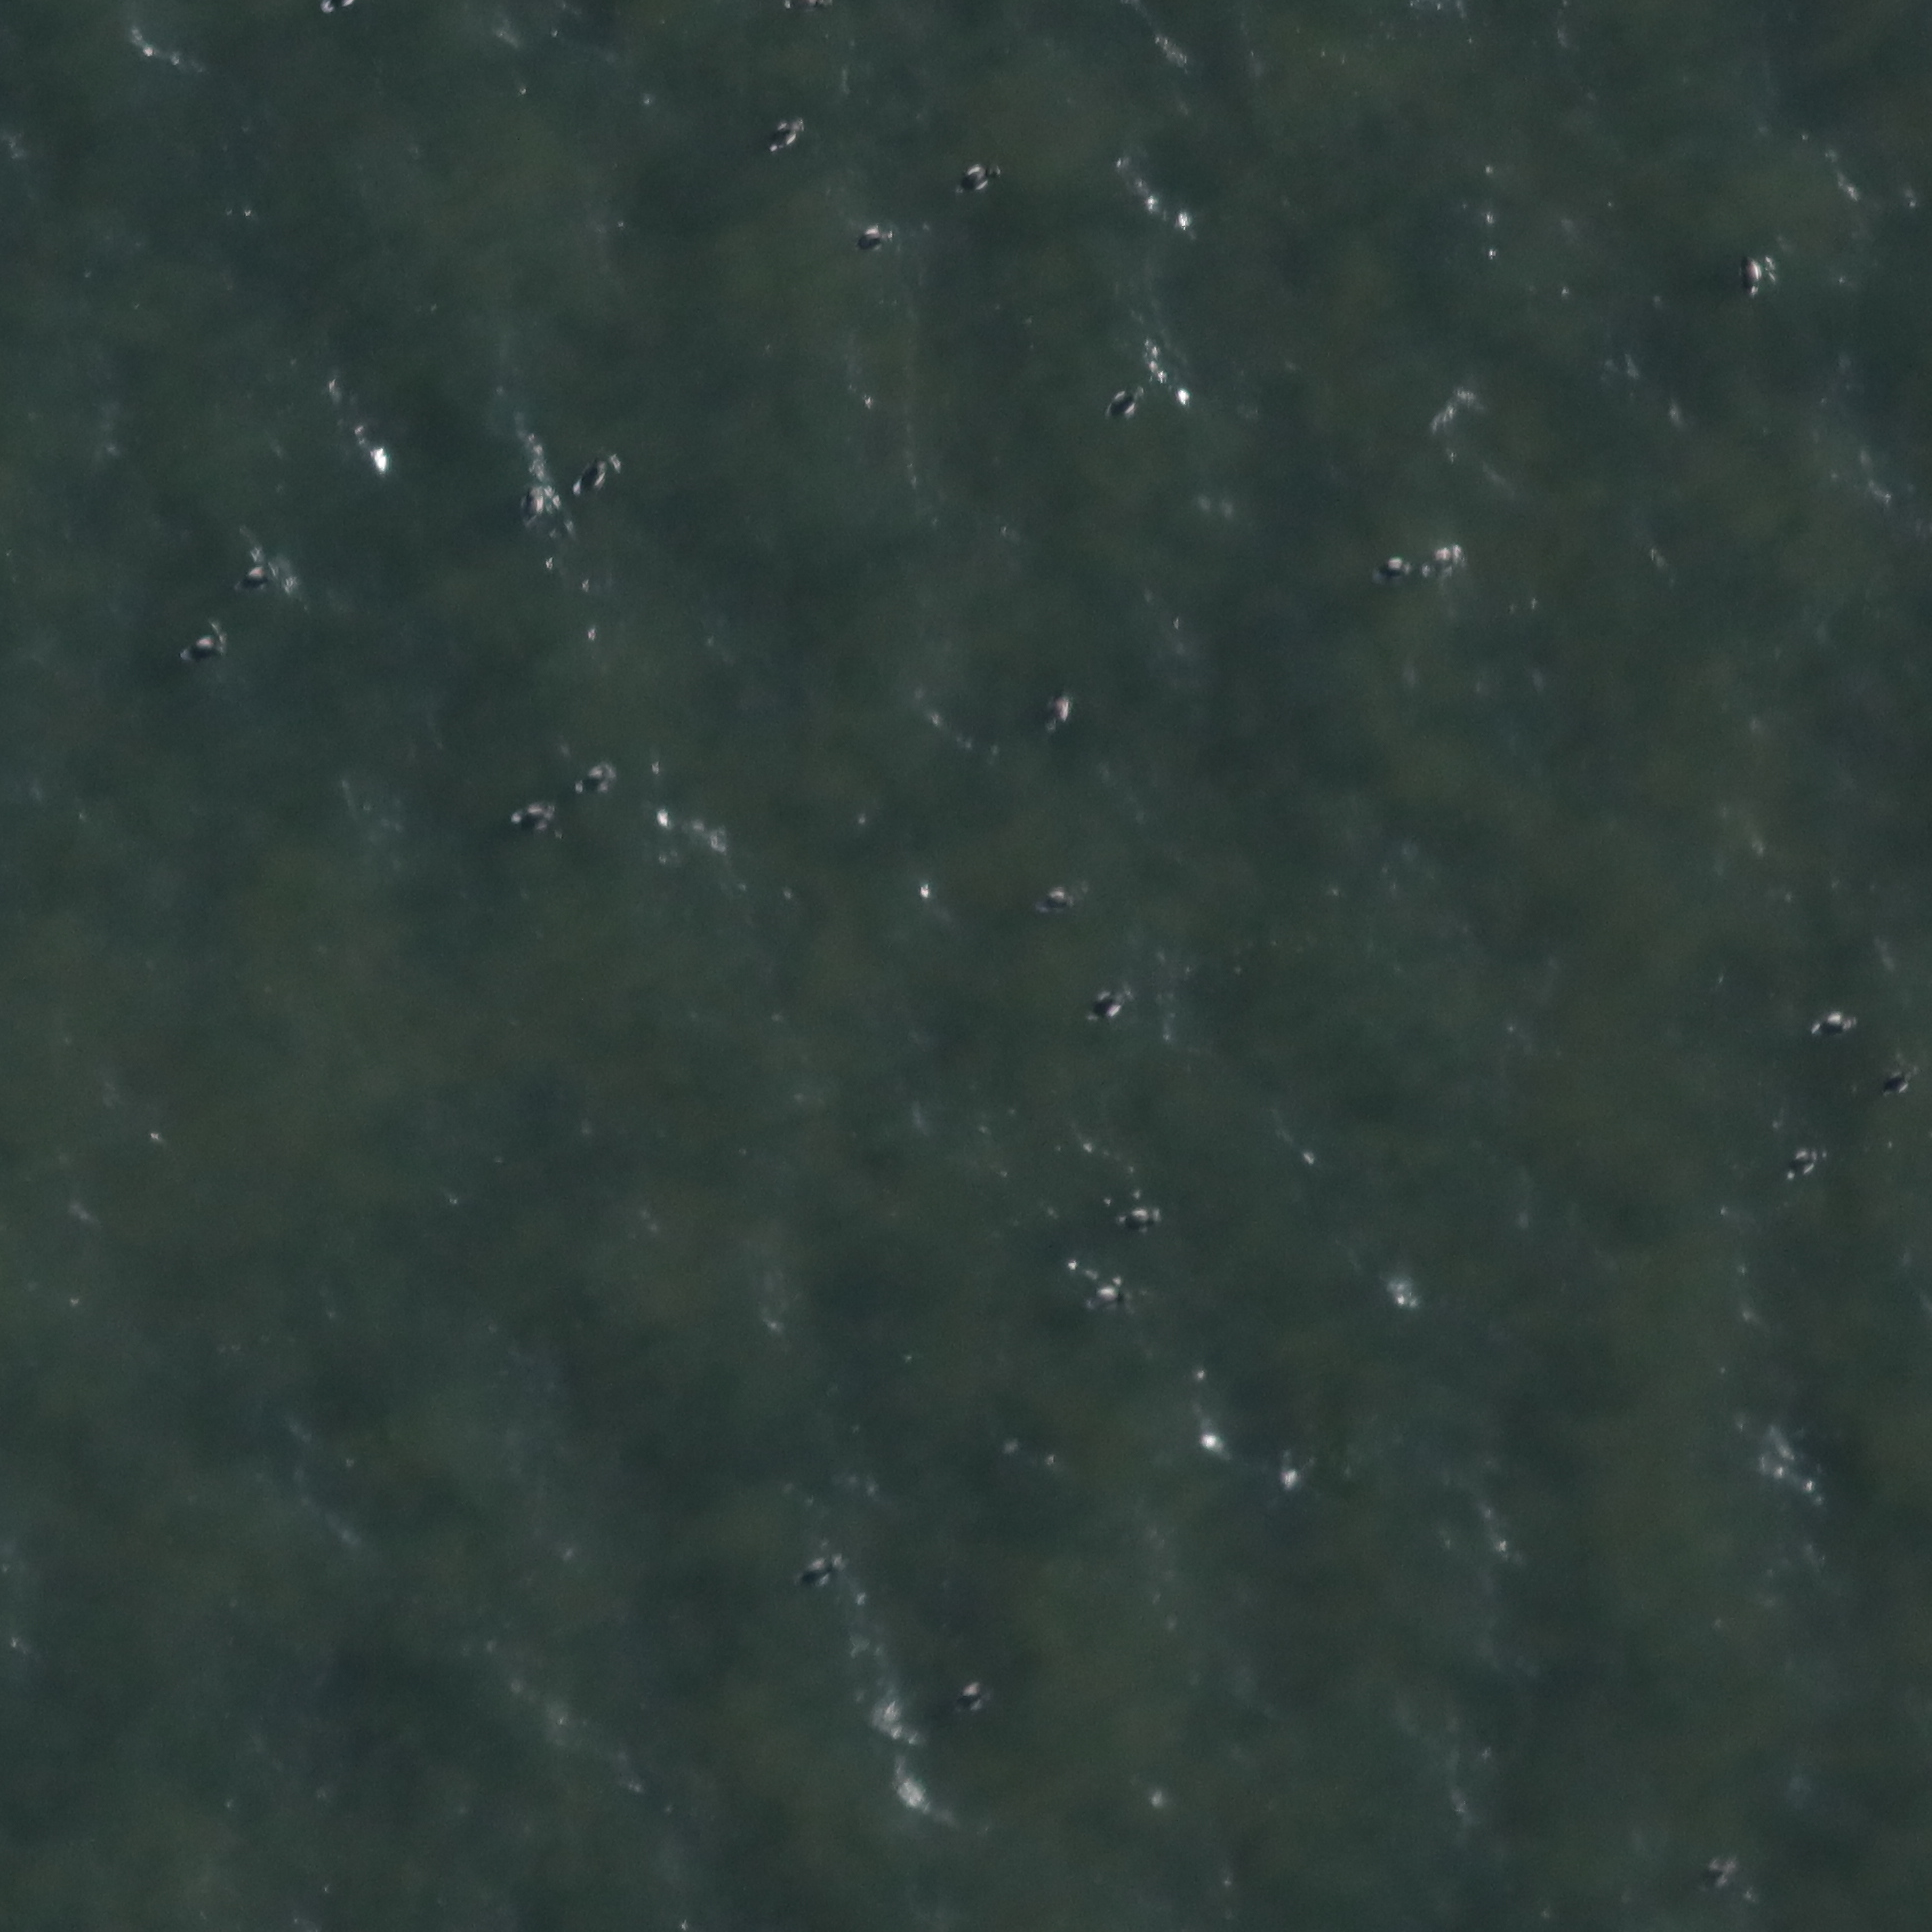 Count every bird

24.